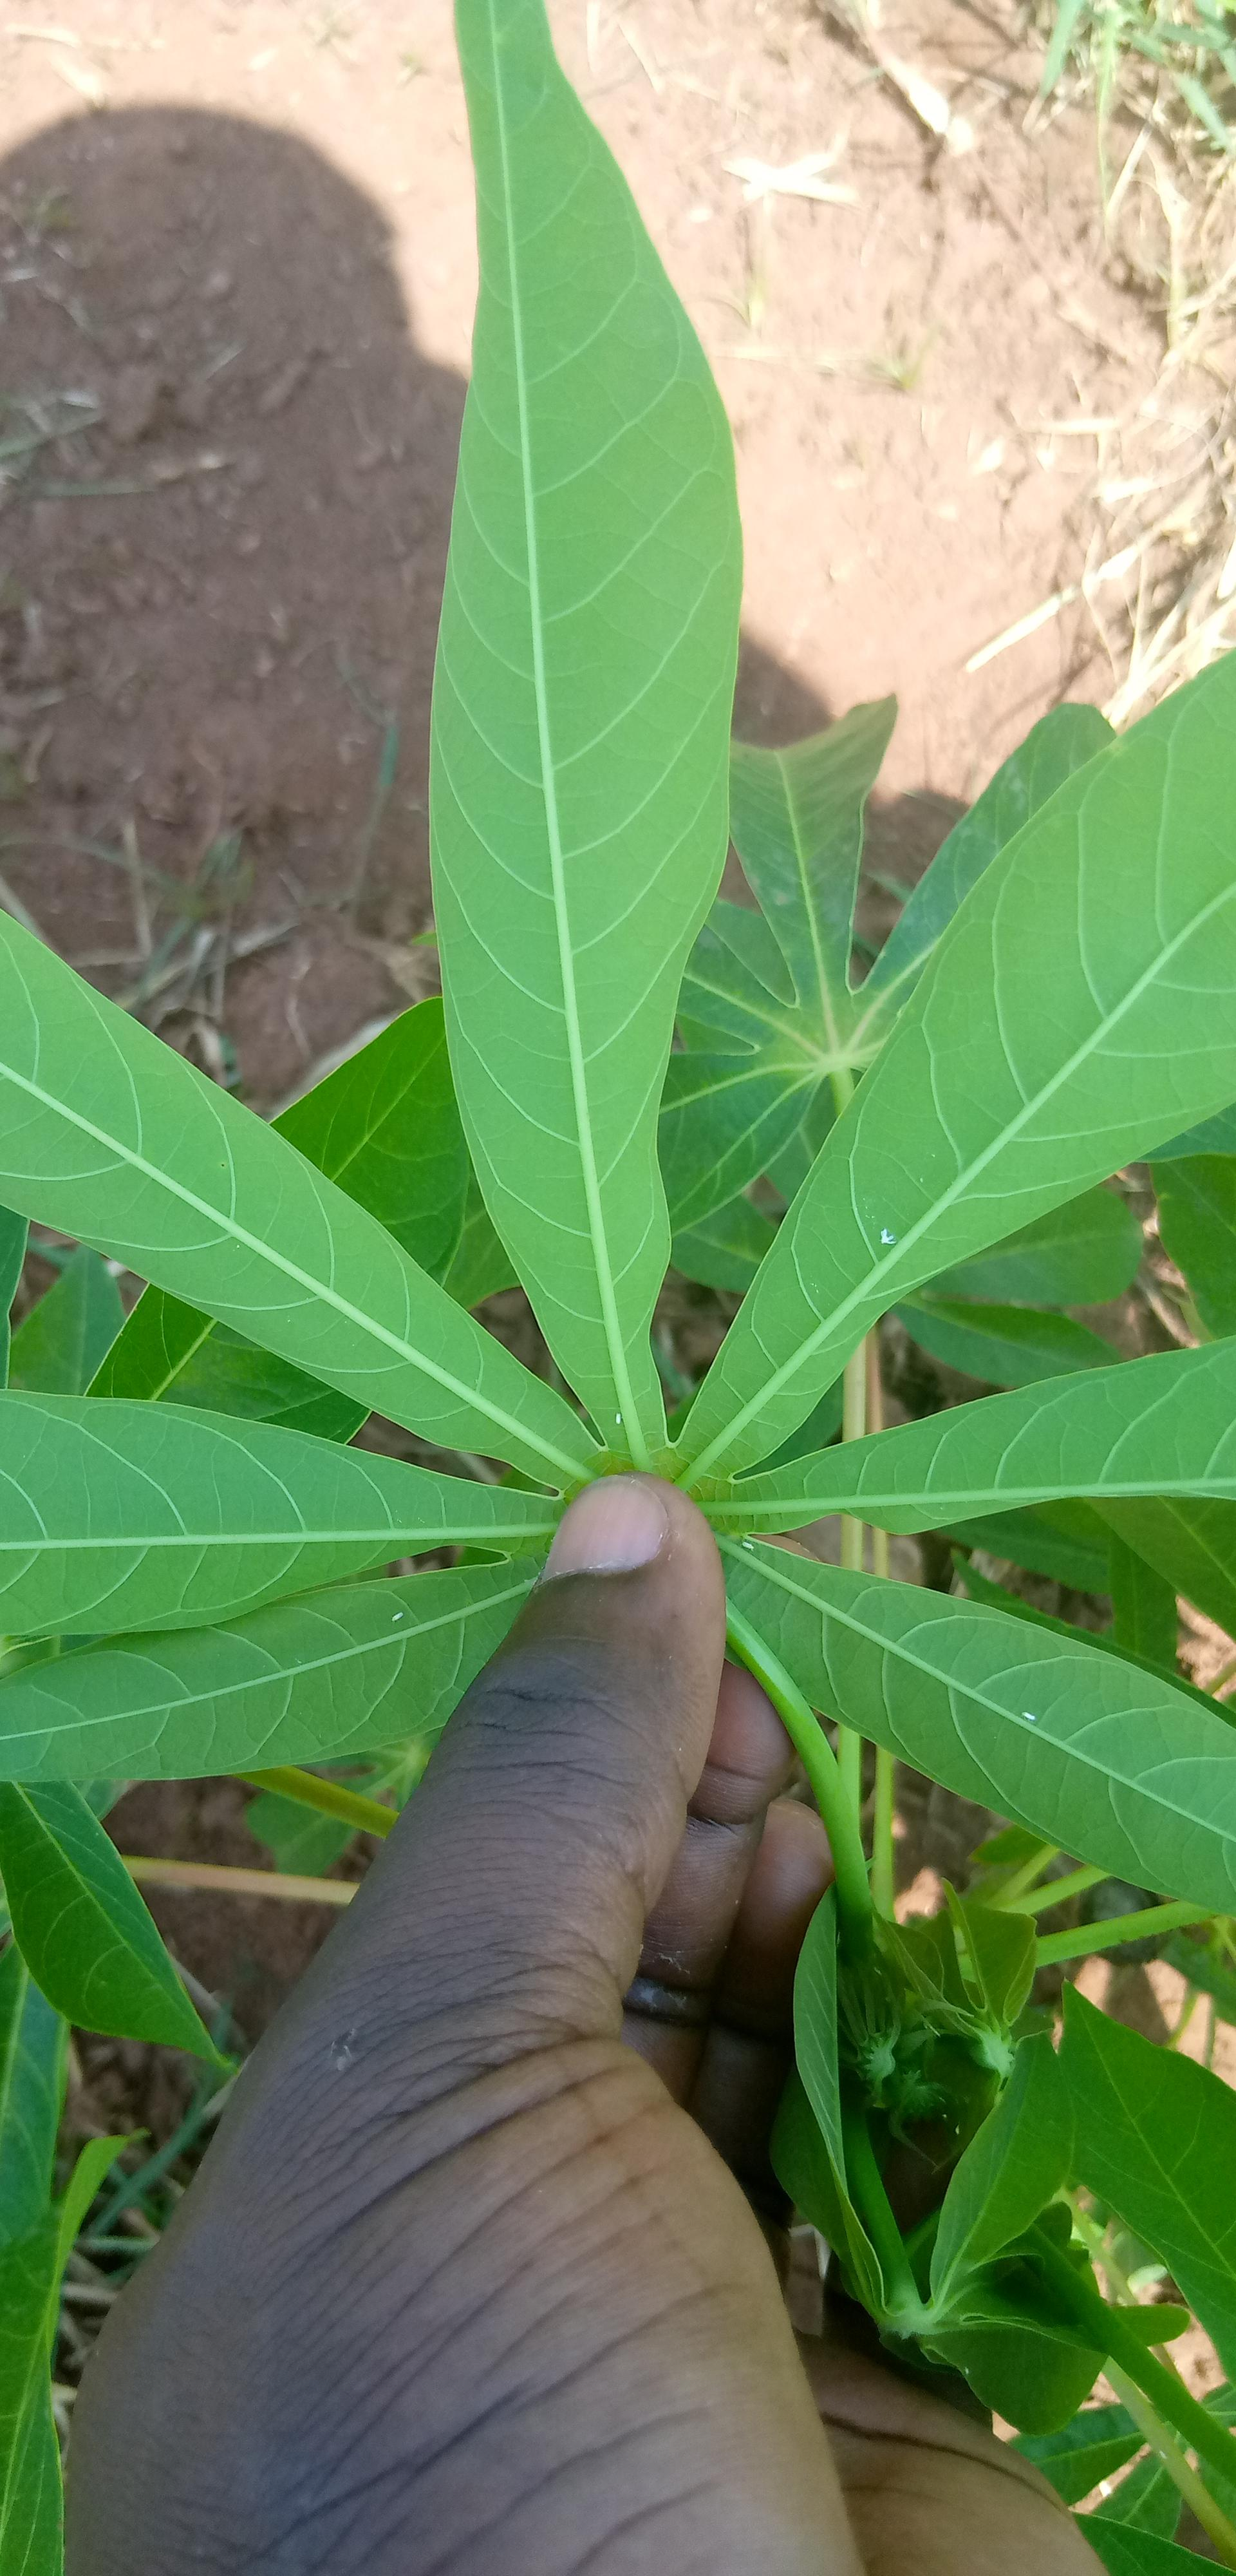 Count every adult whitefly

5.